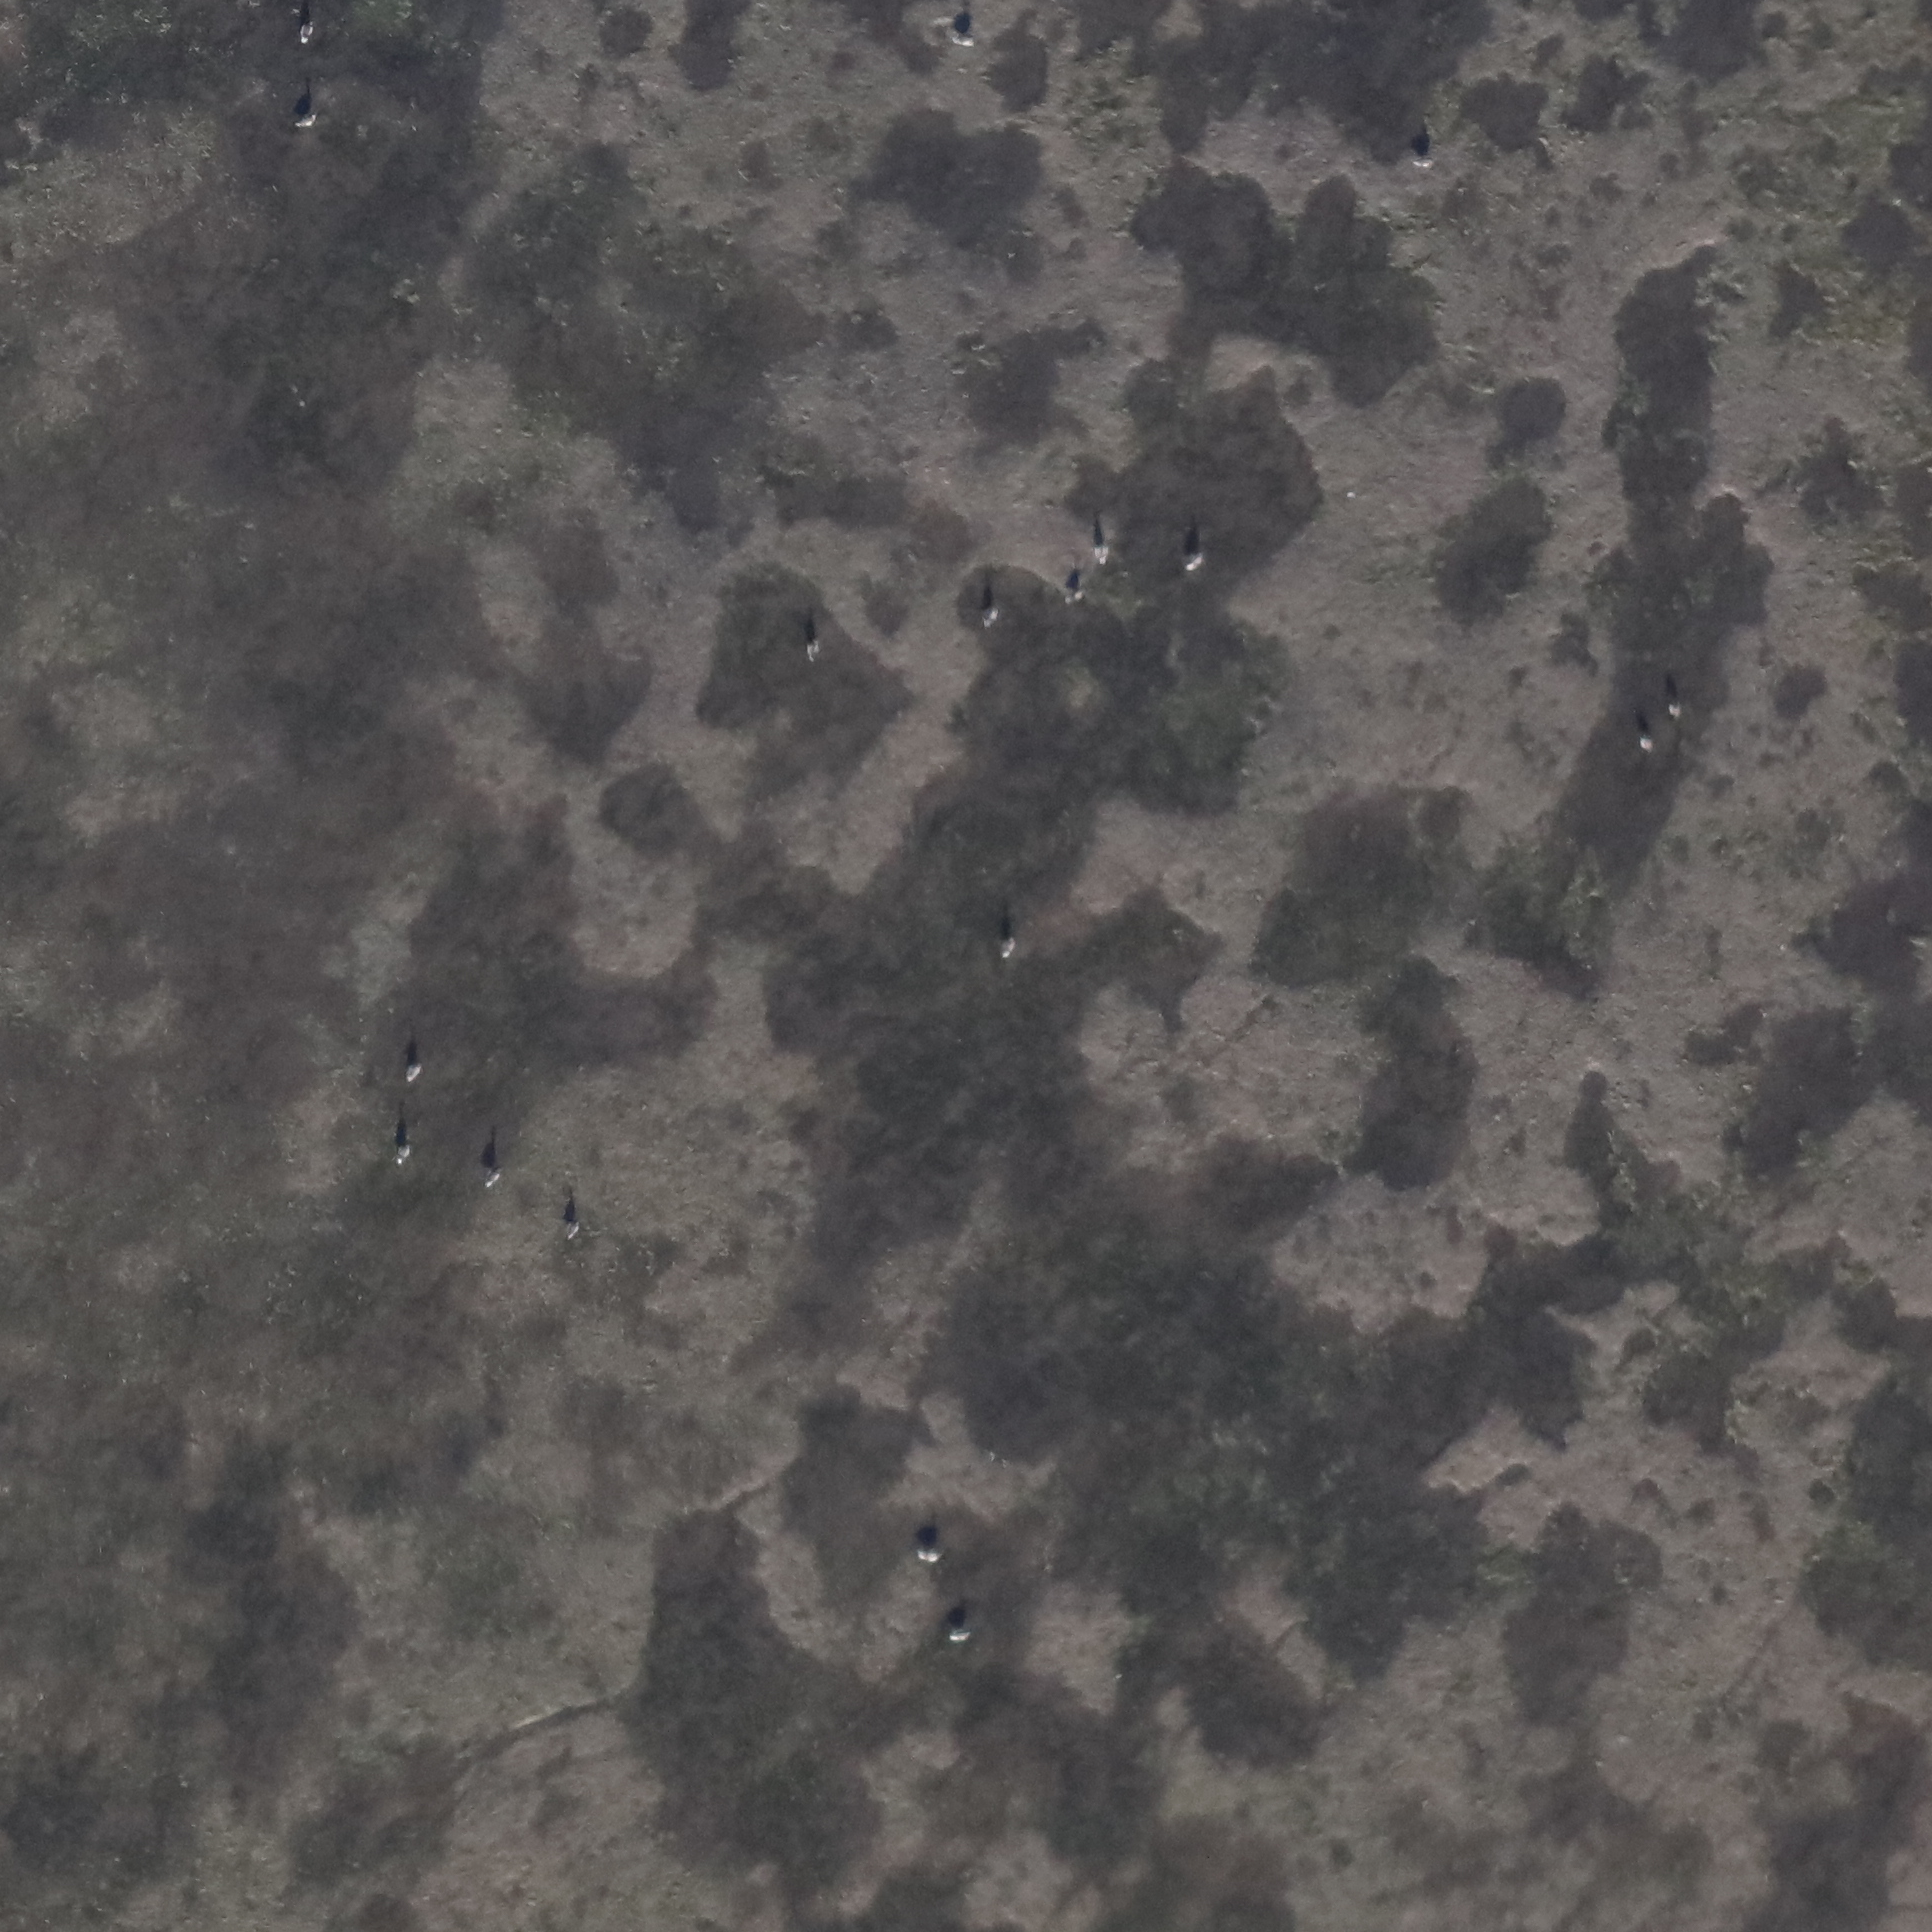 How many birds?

18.